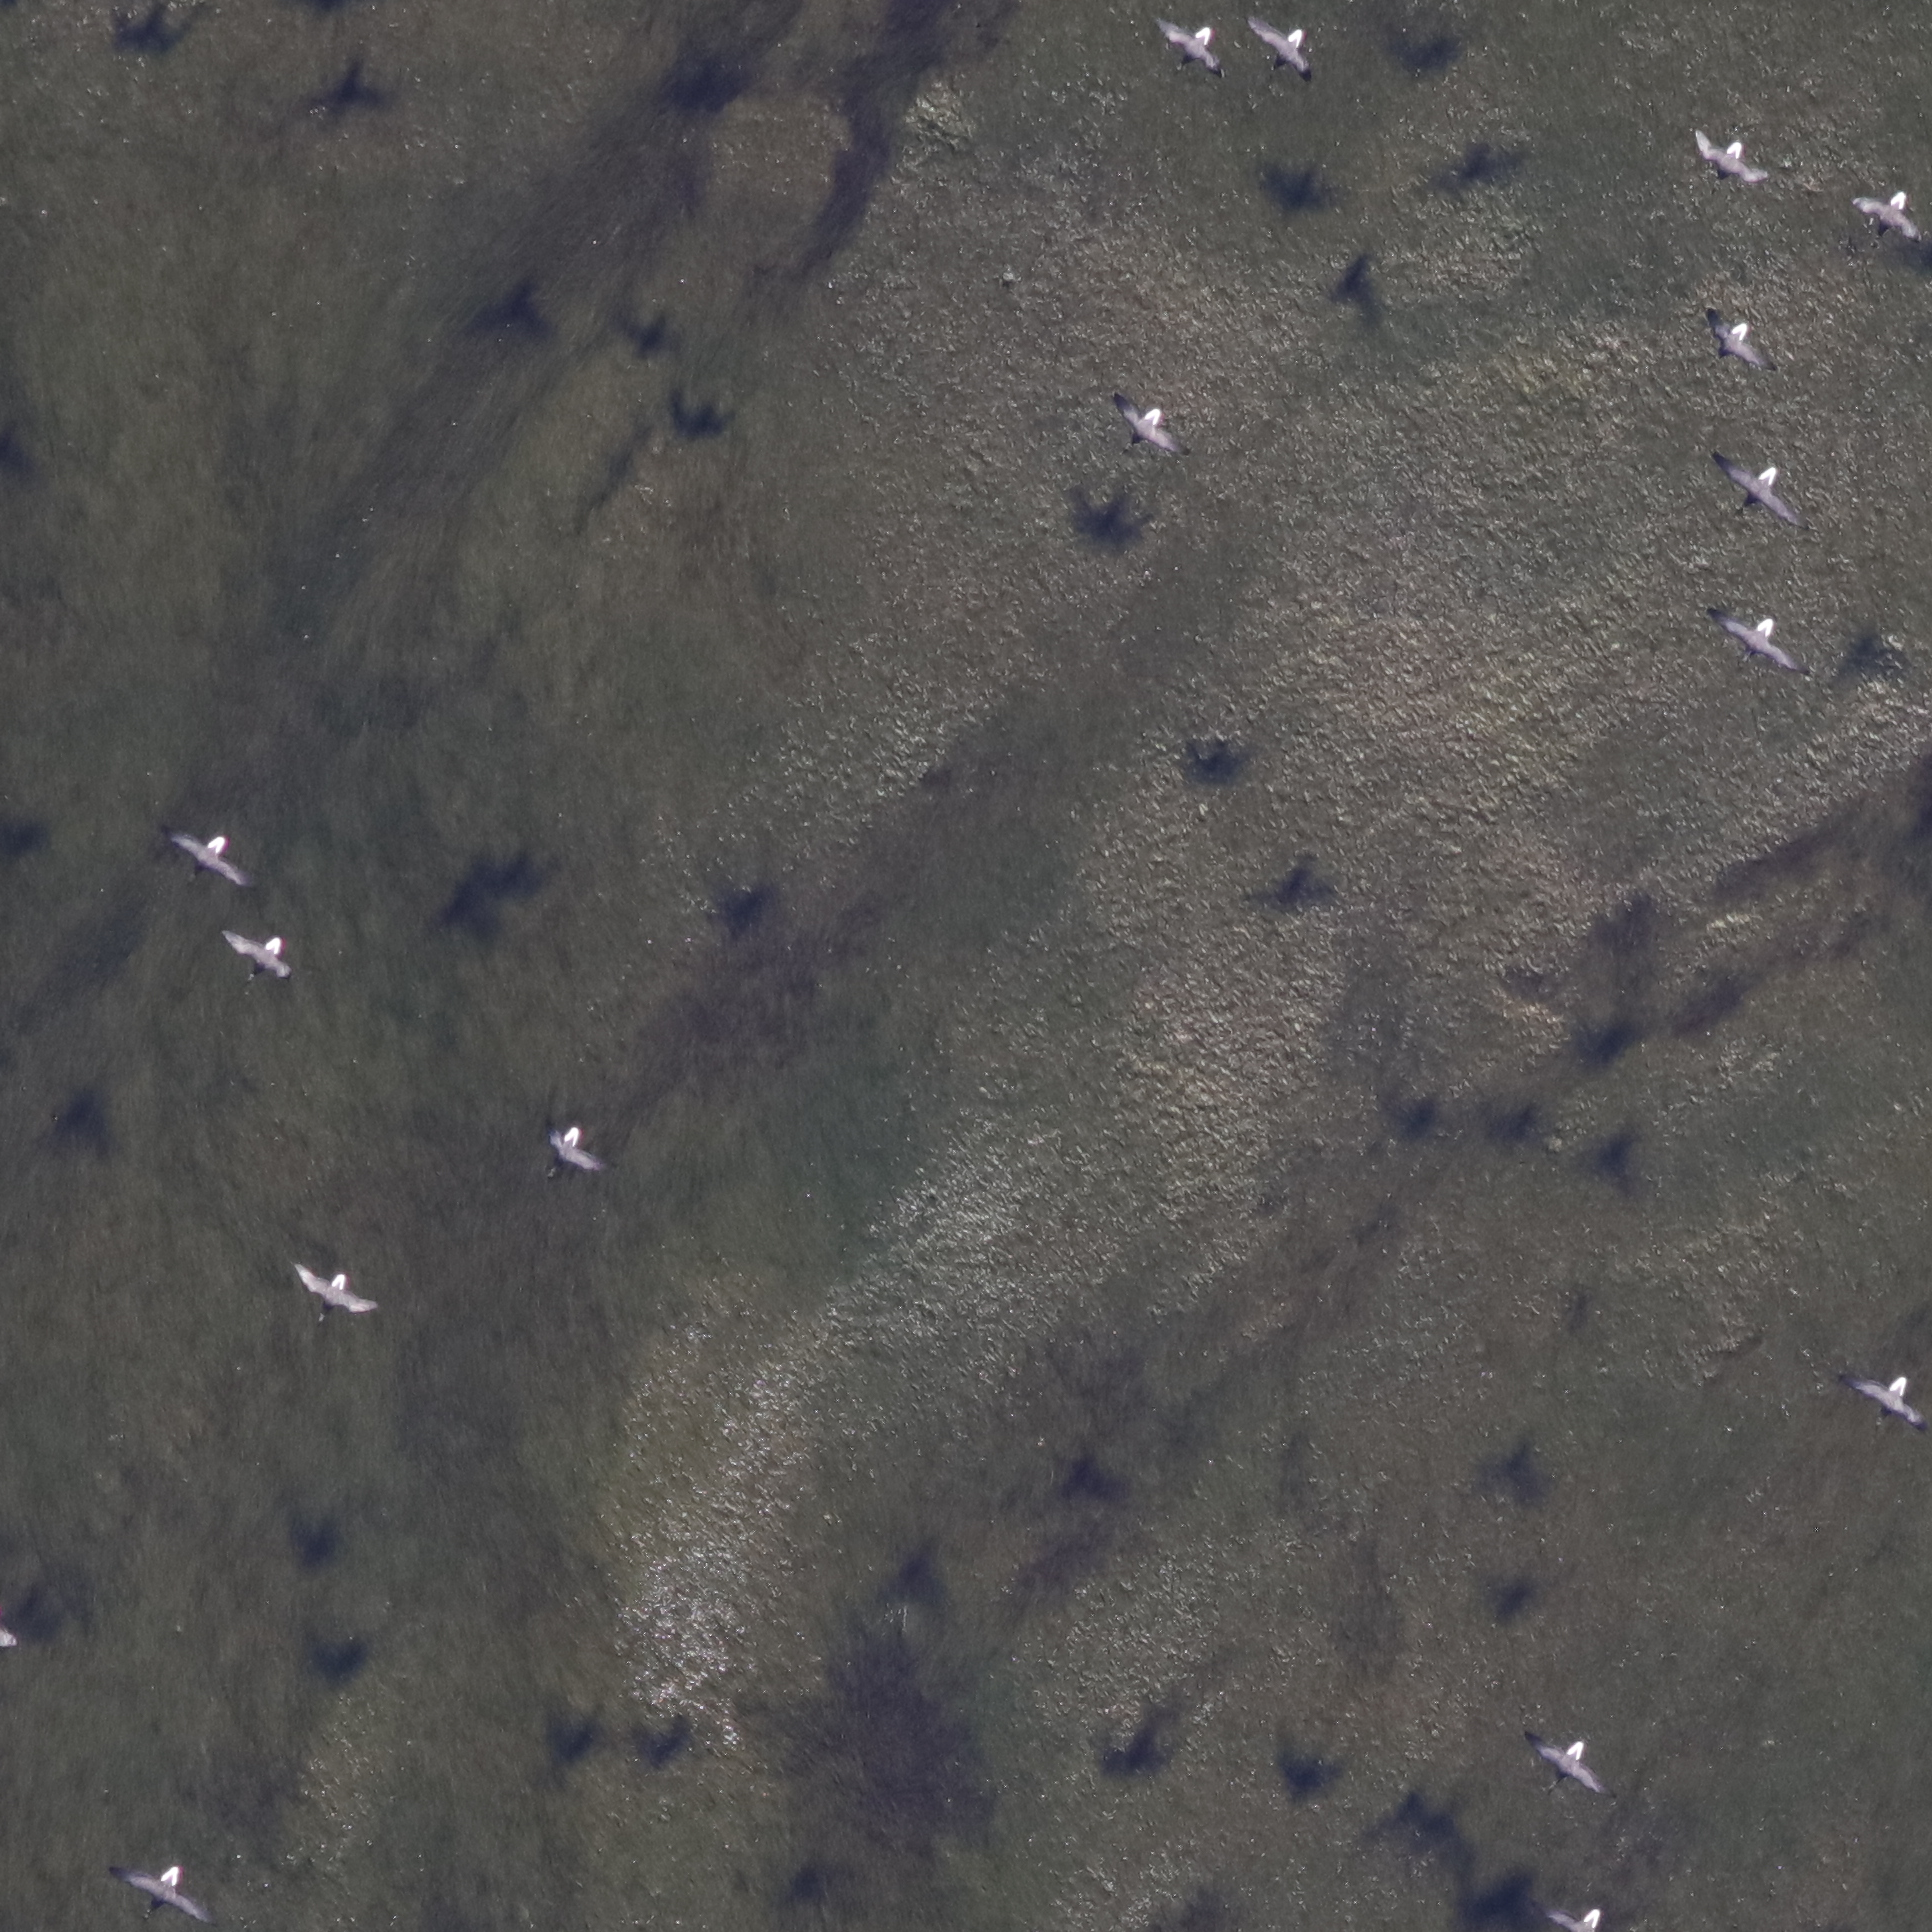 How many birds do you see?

15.